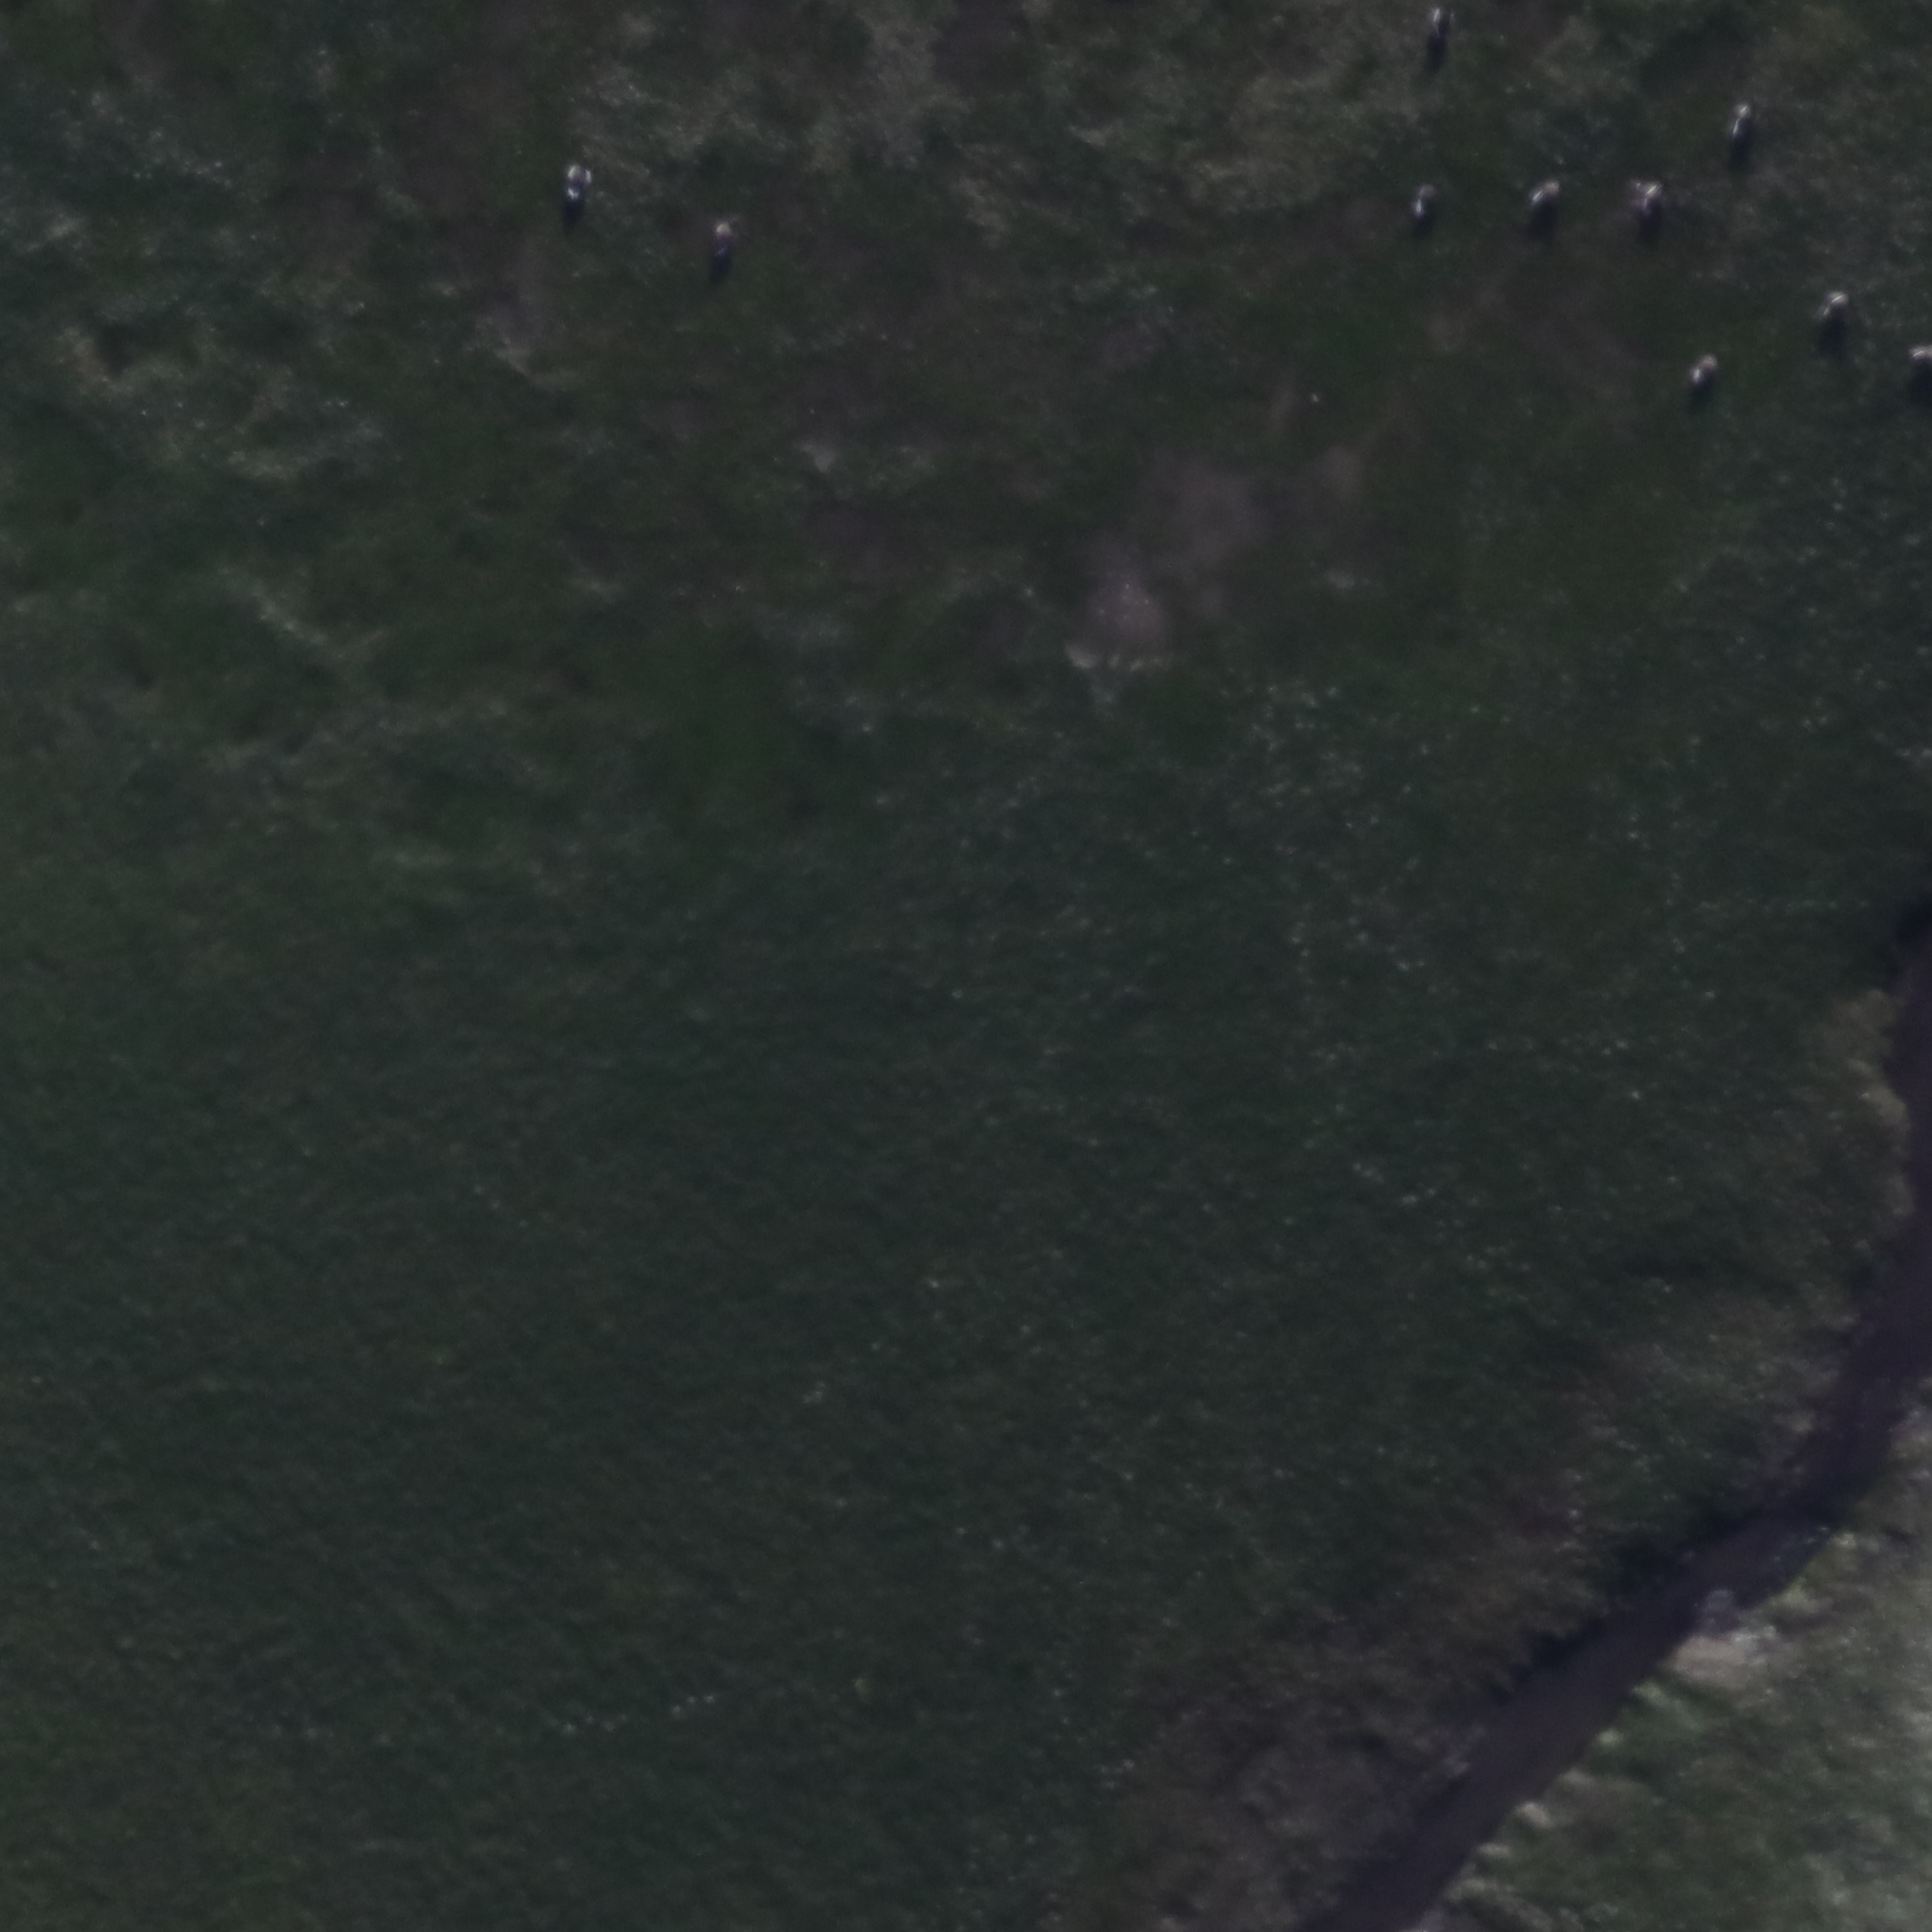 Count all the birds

10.